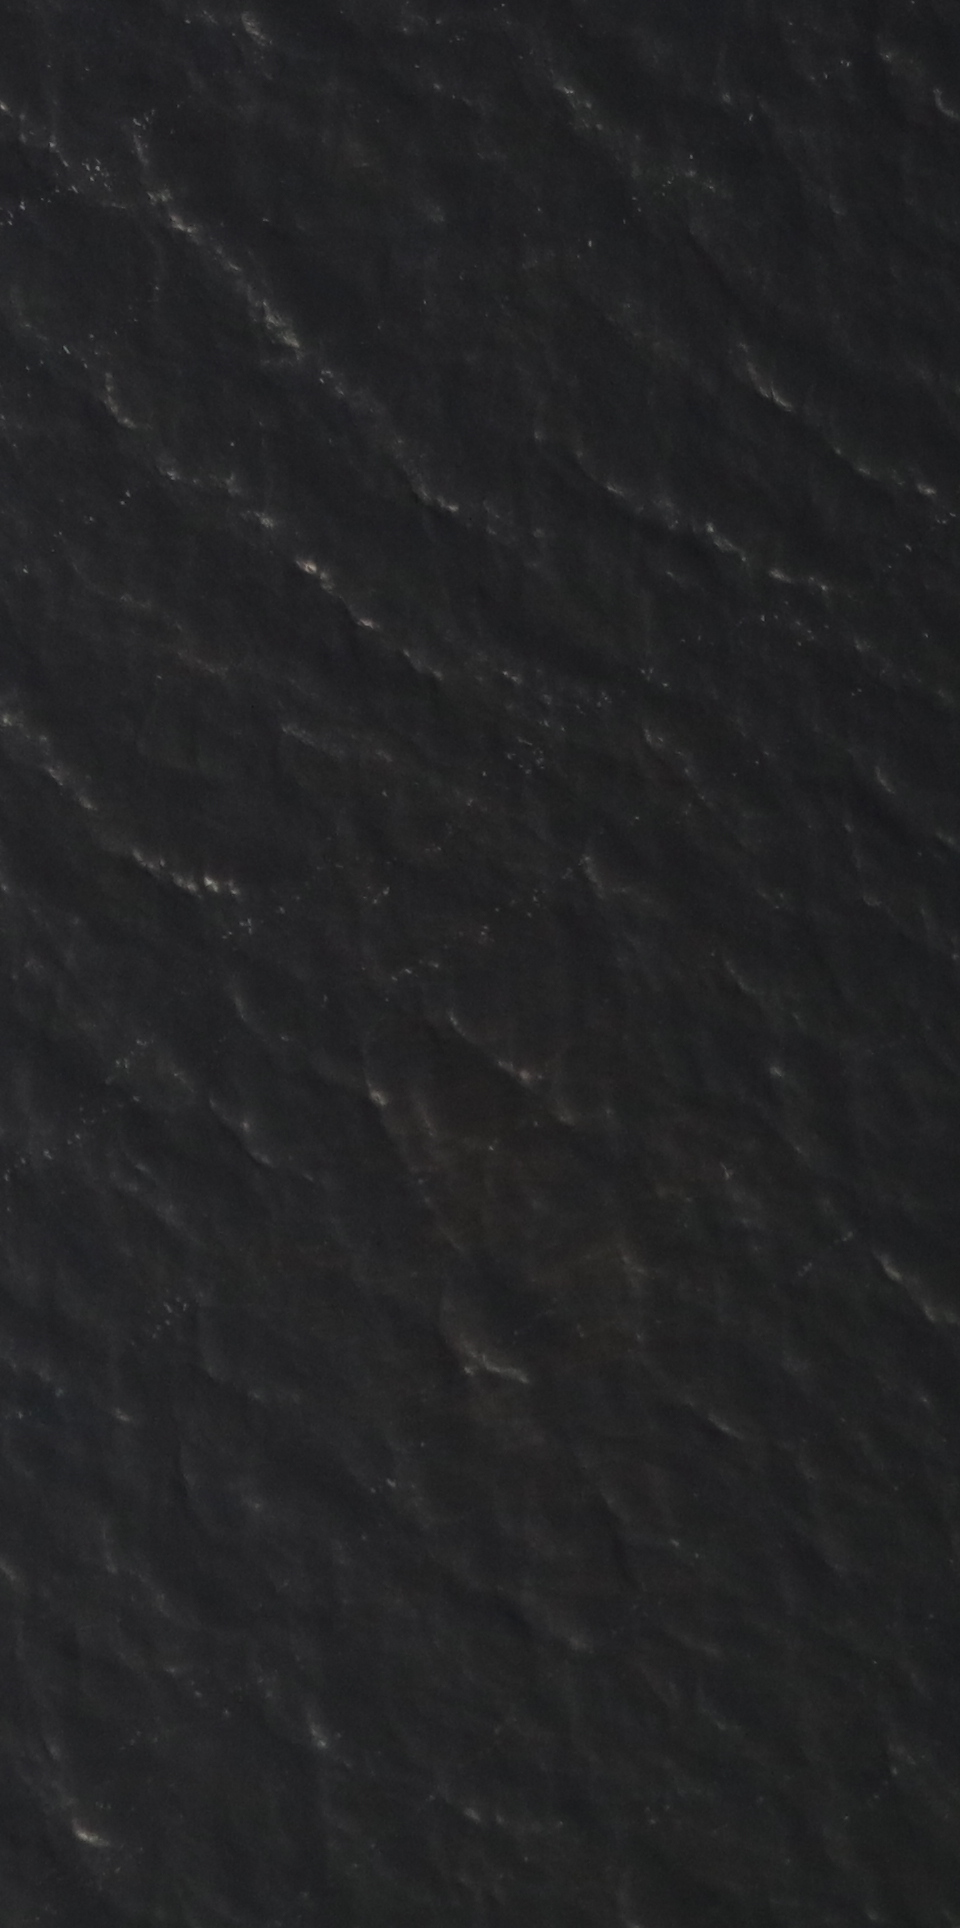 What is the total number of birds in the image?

0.